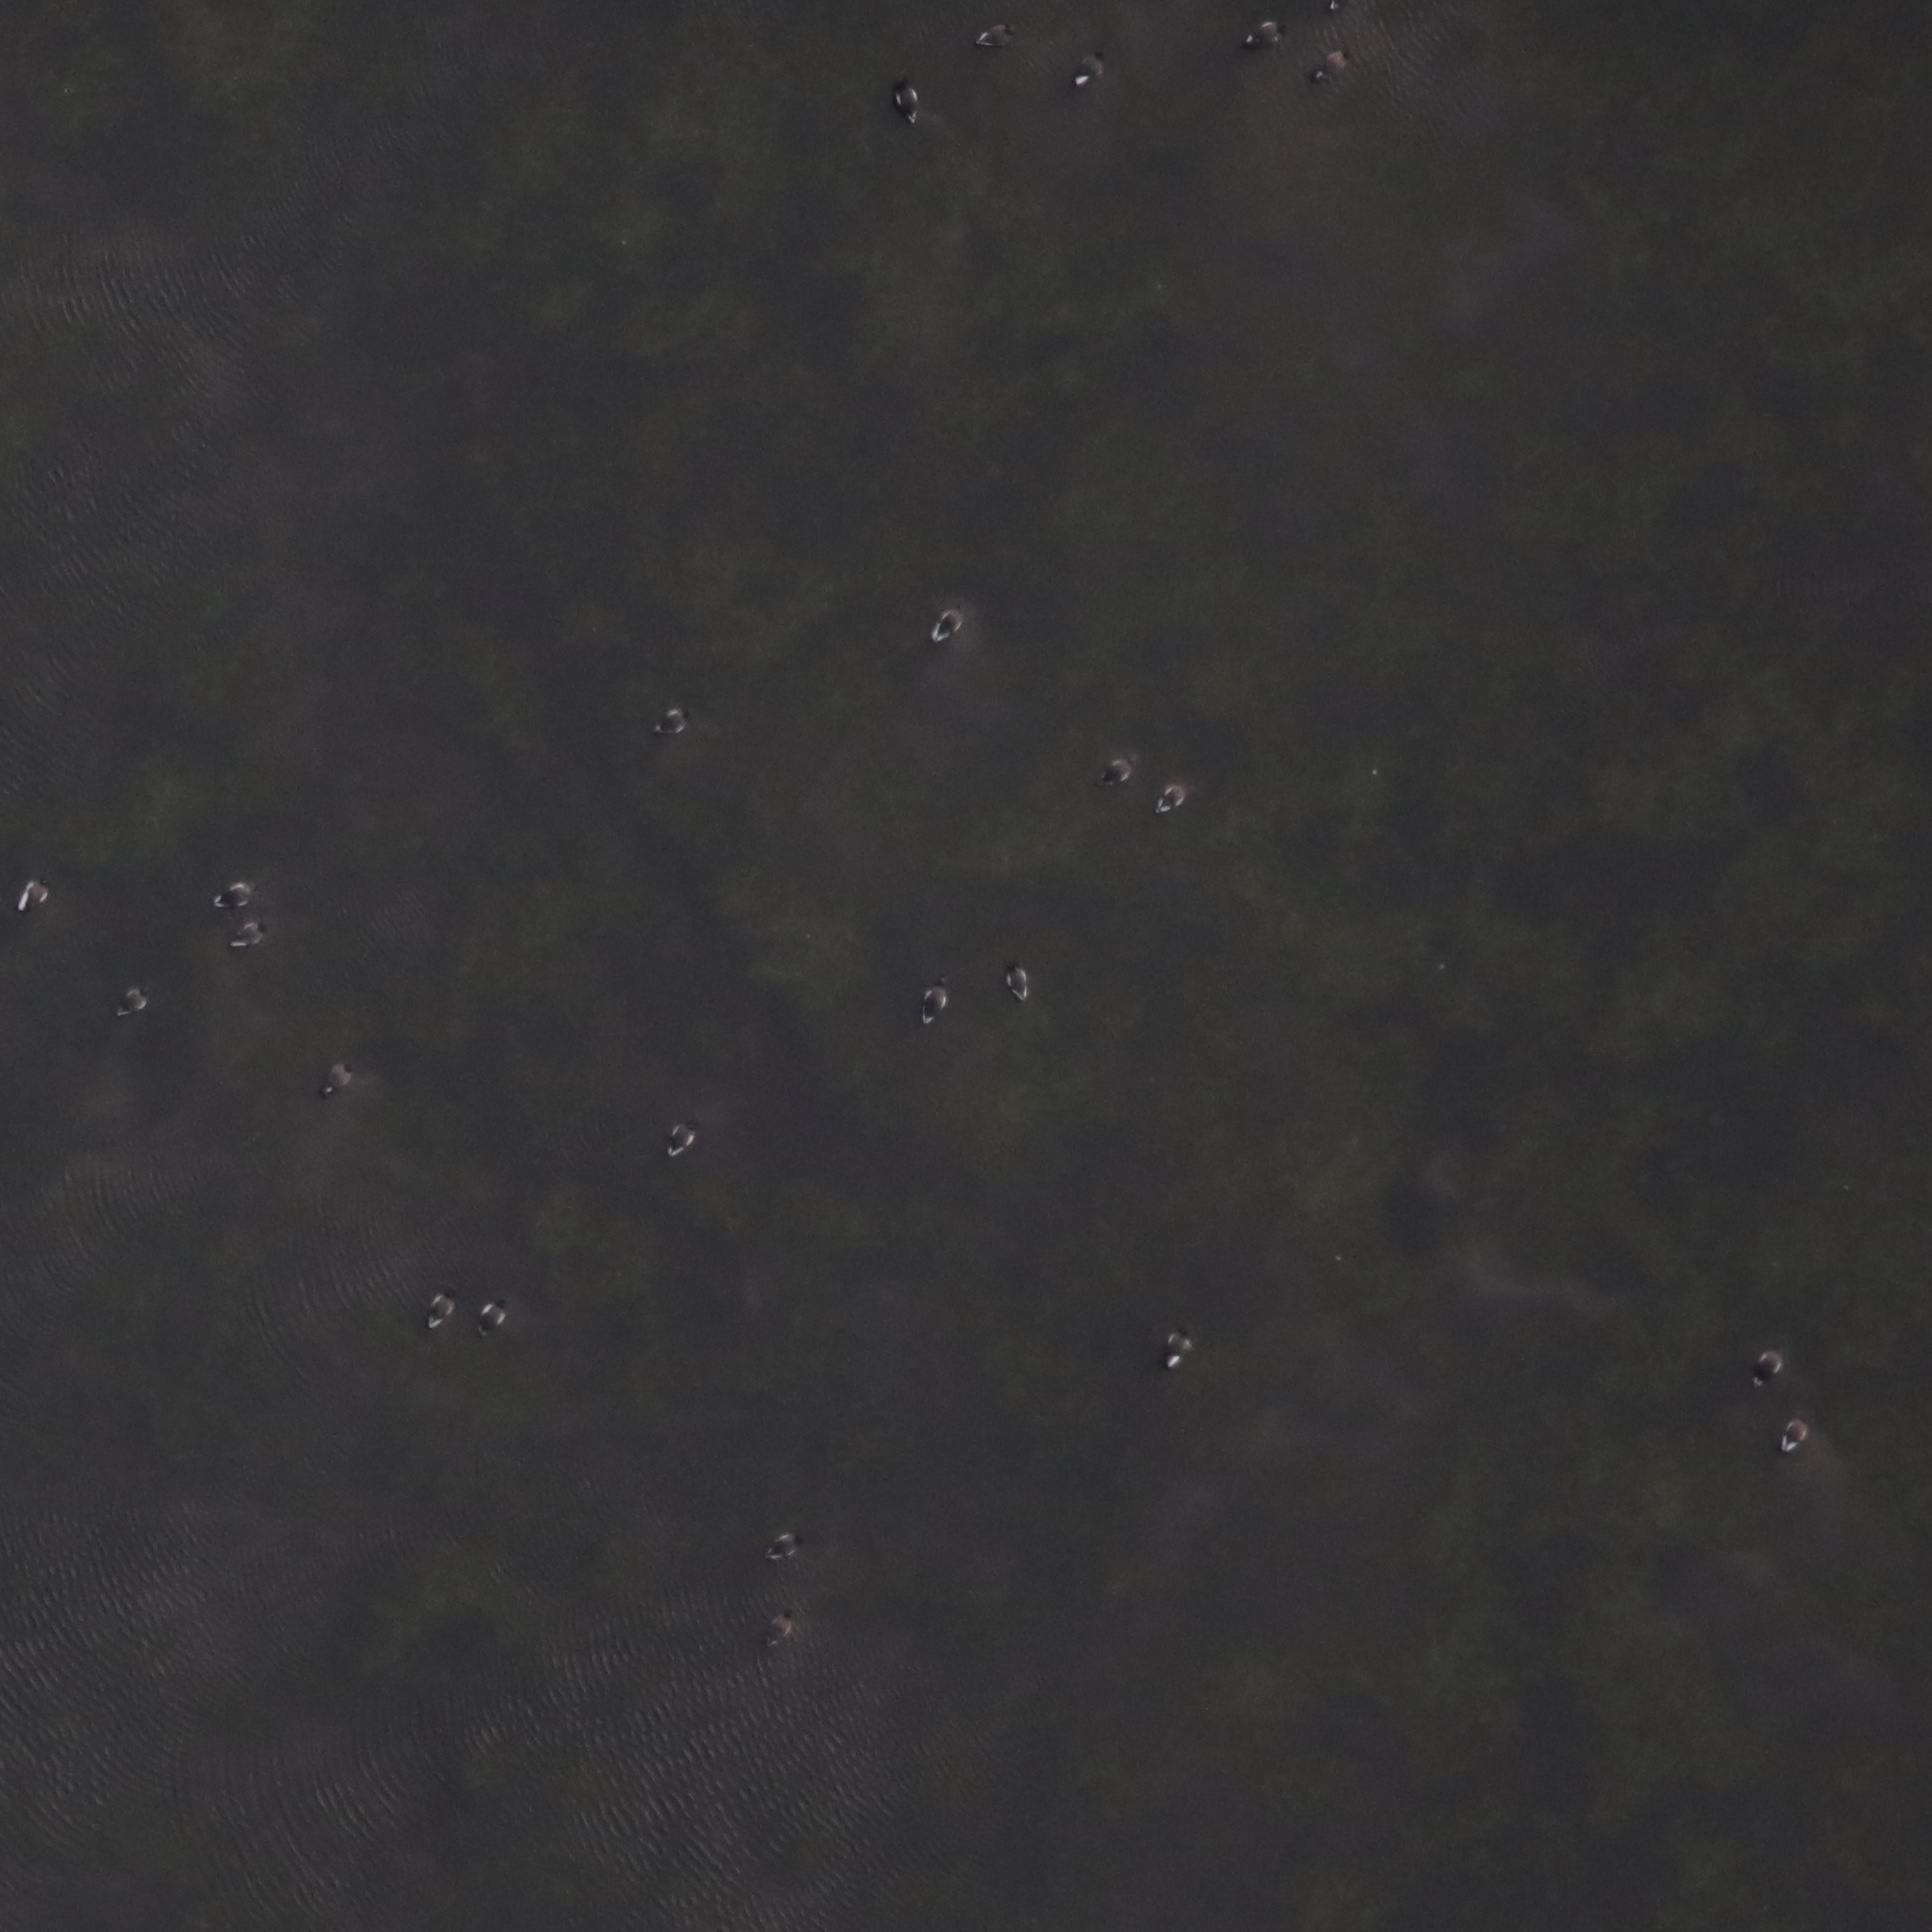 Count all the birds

24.